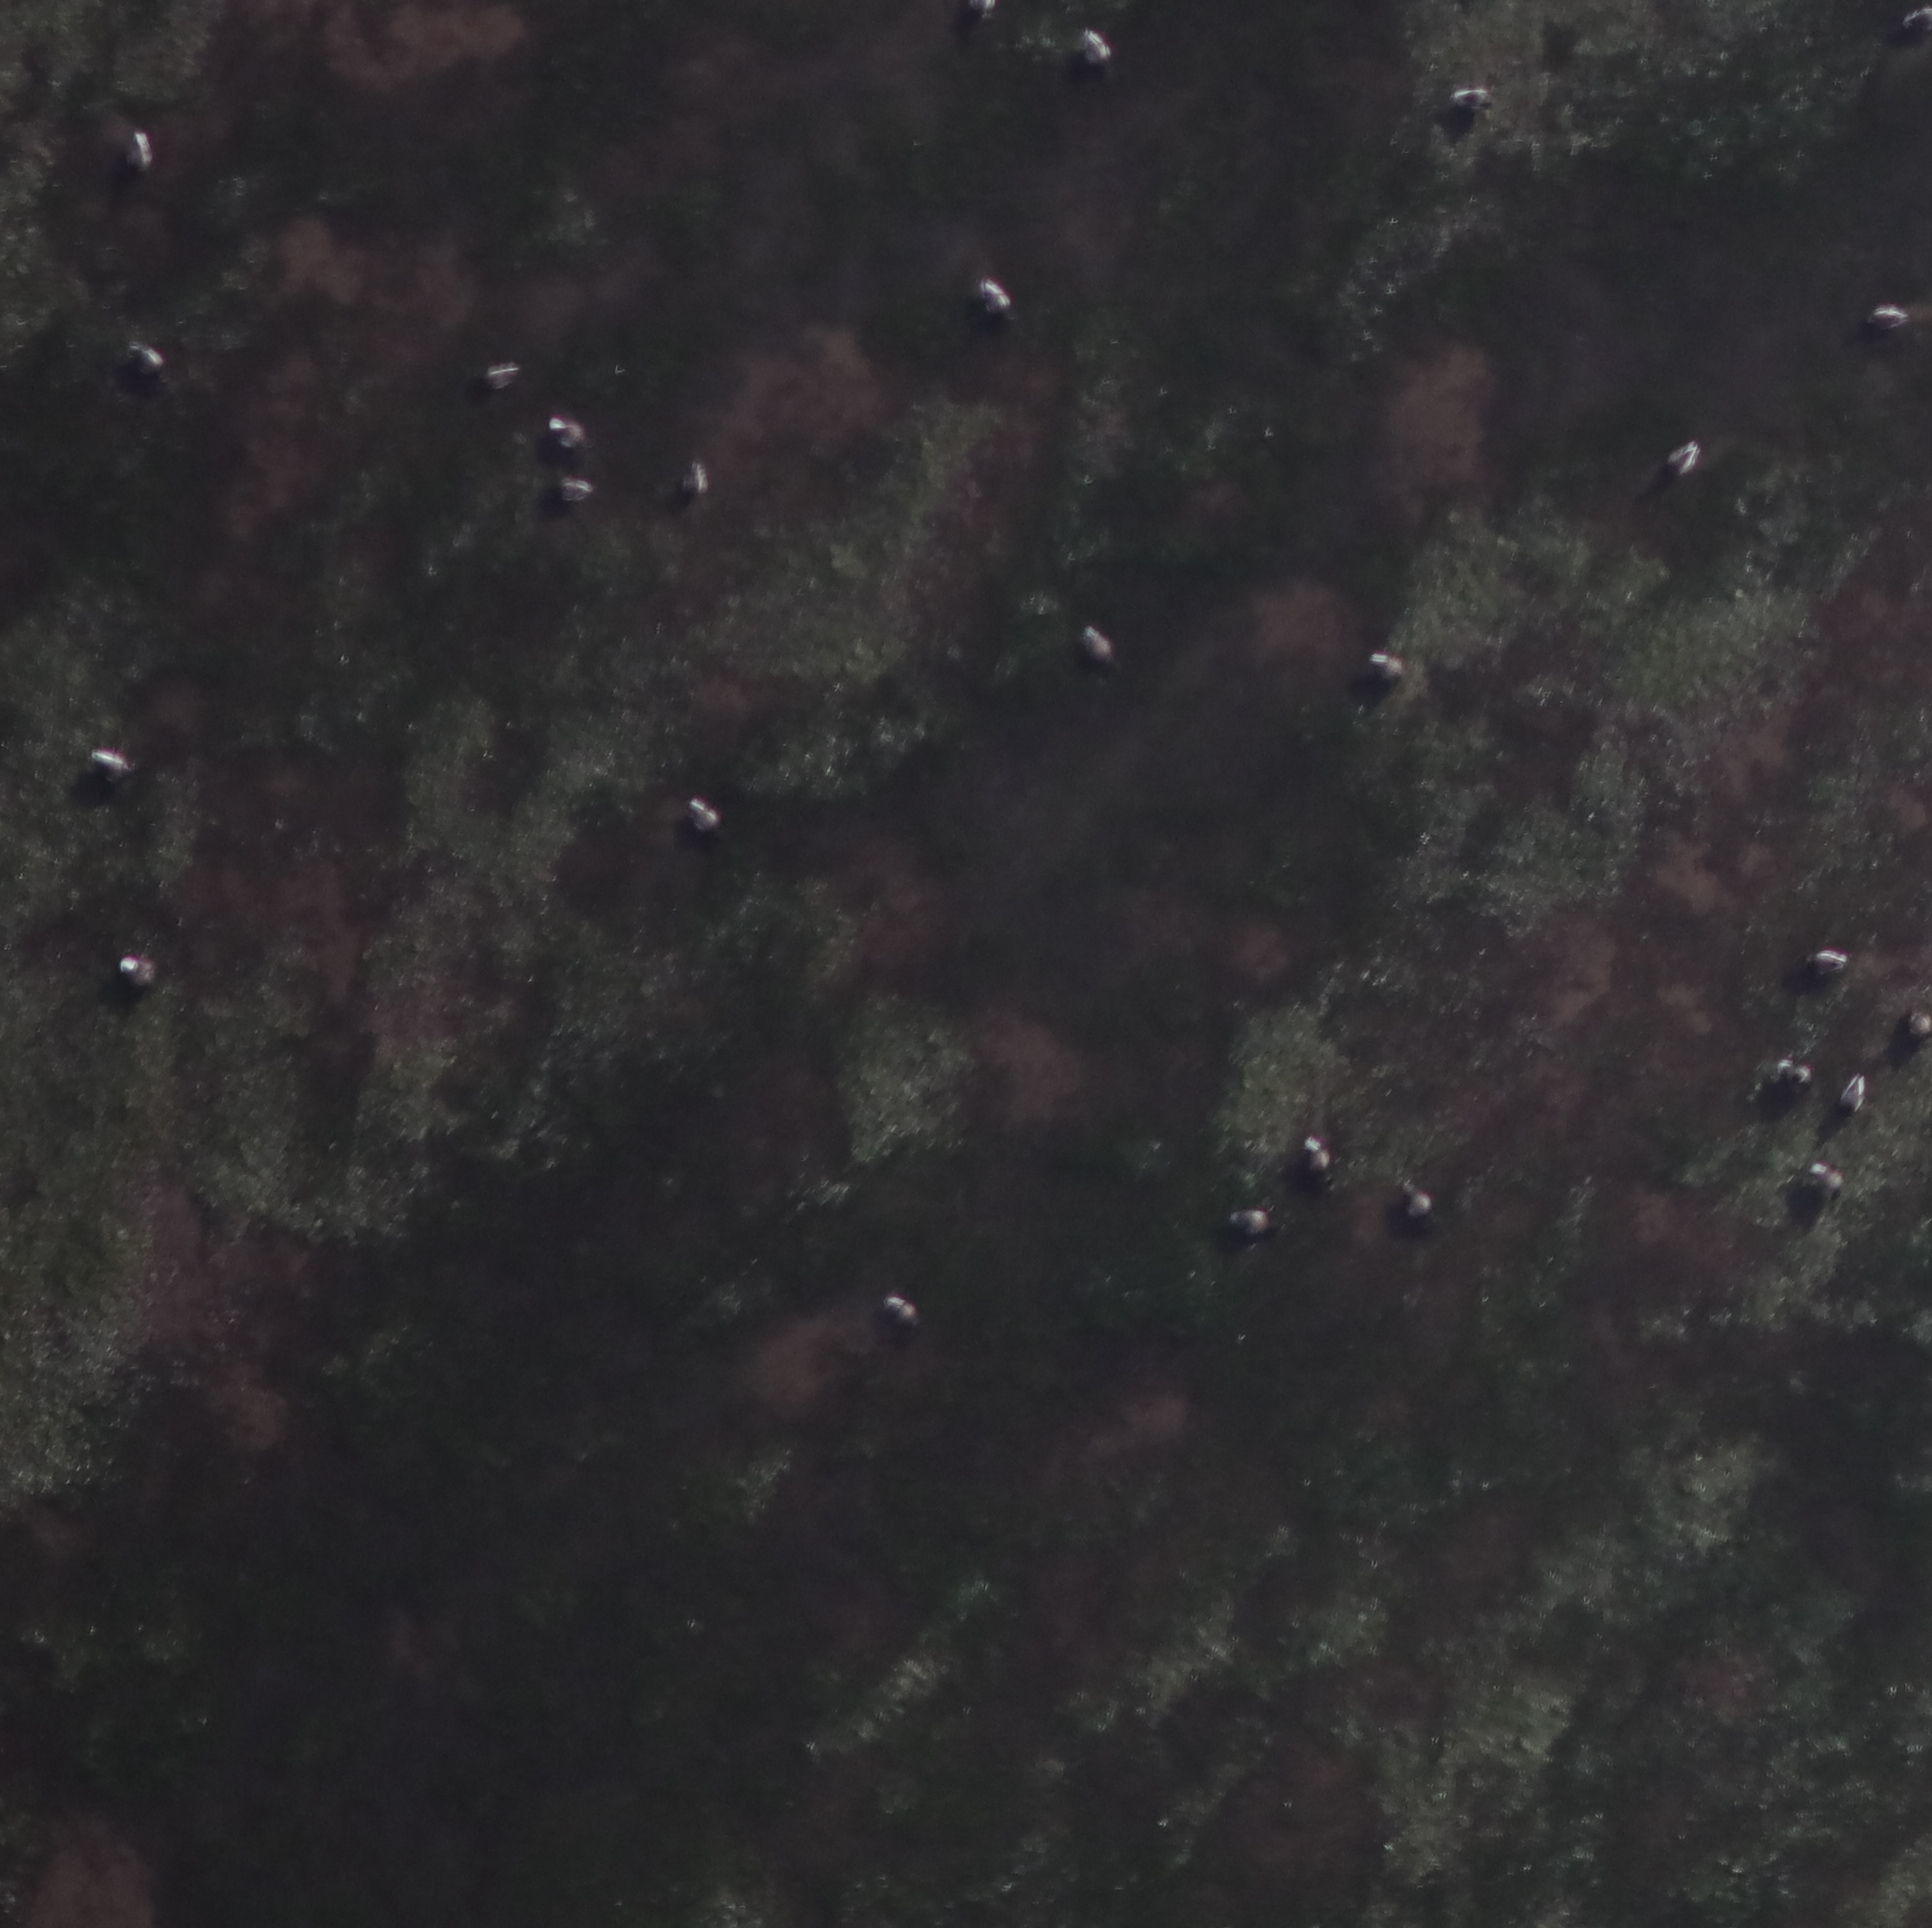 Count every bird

26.